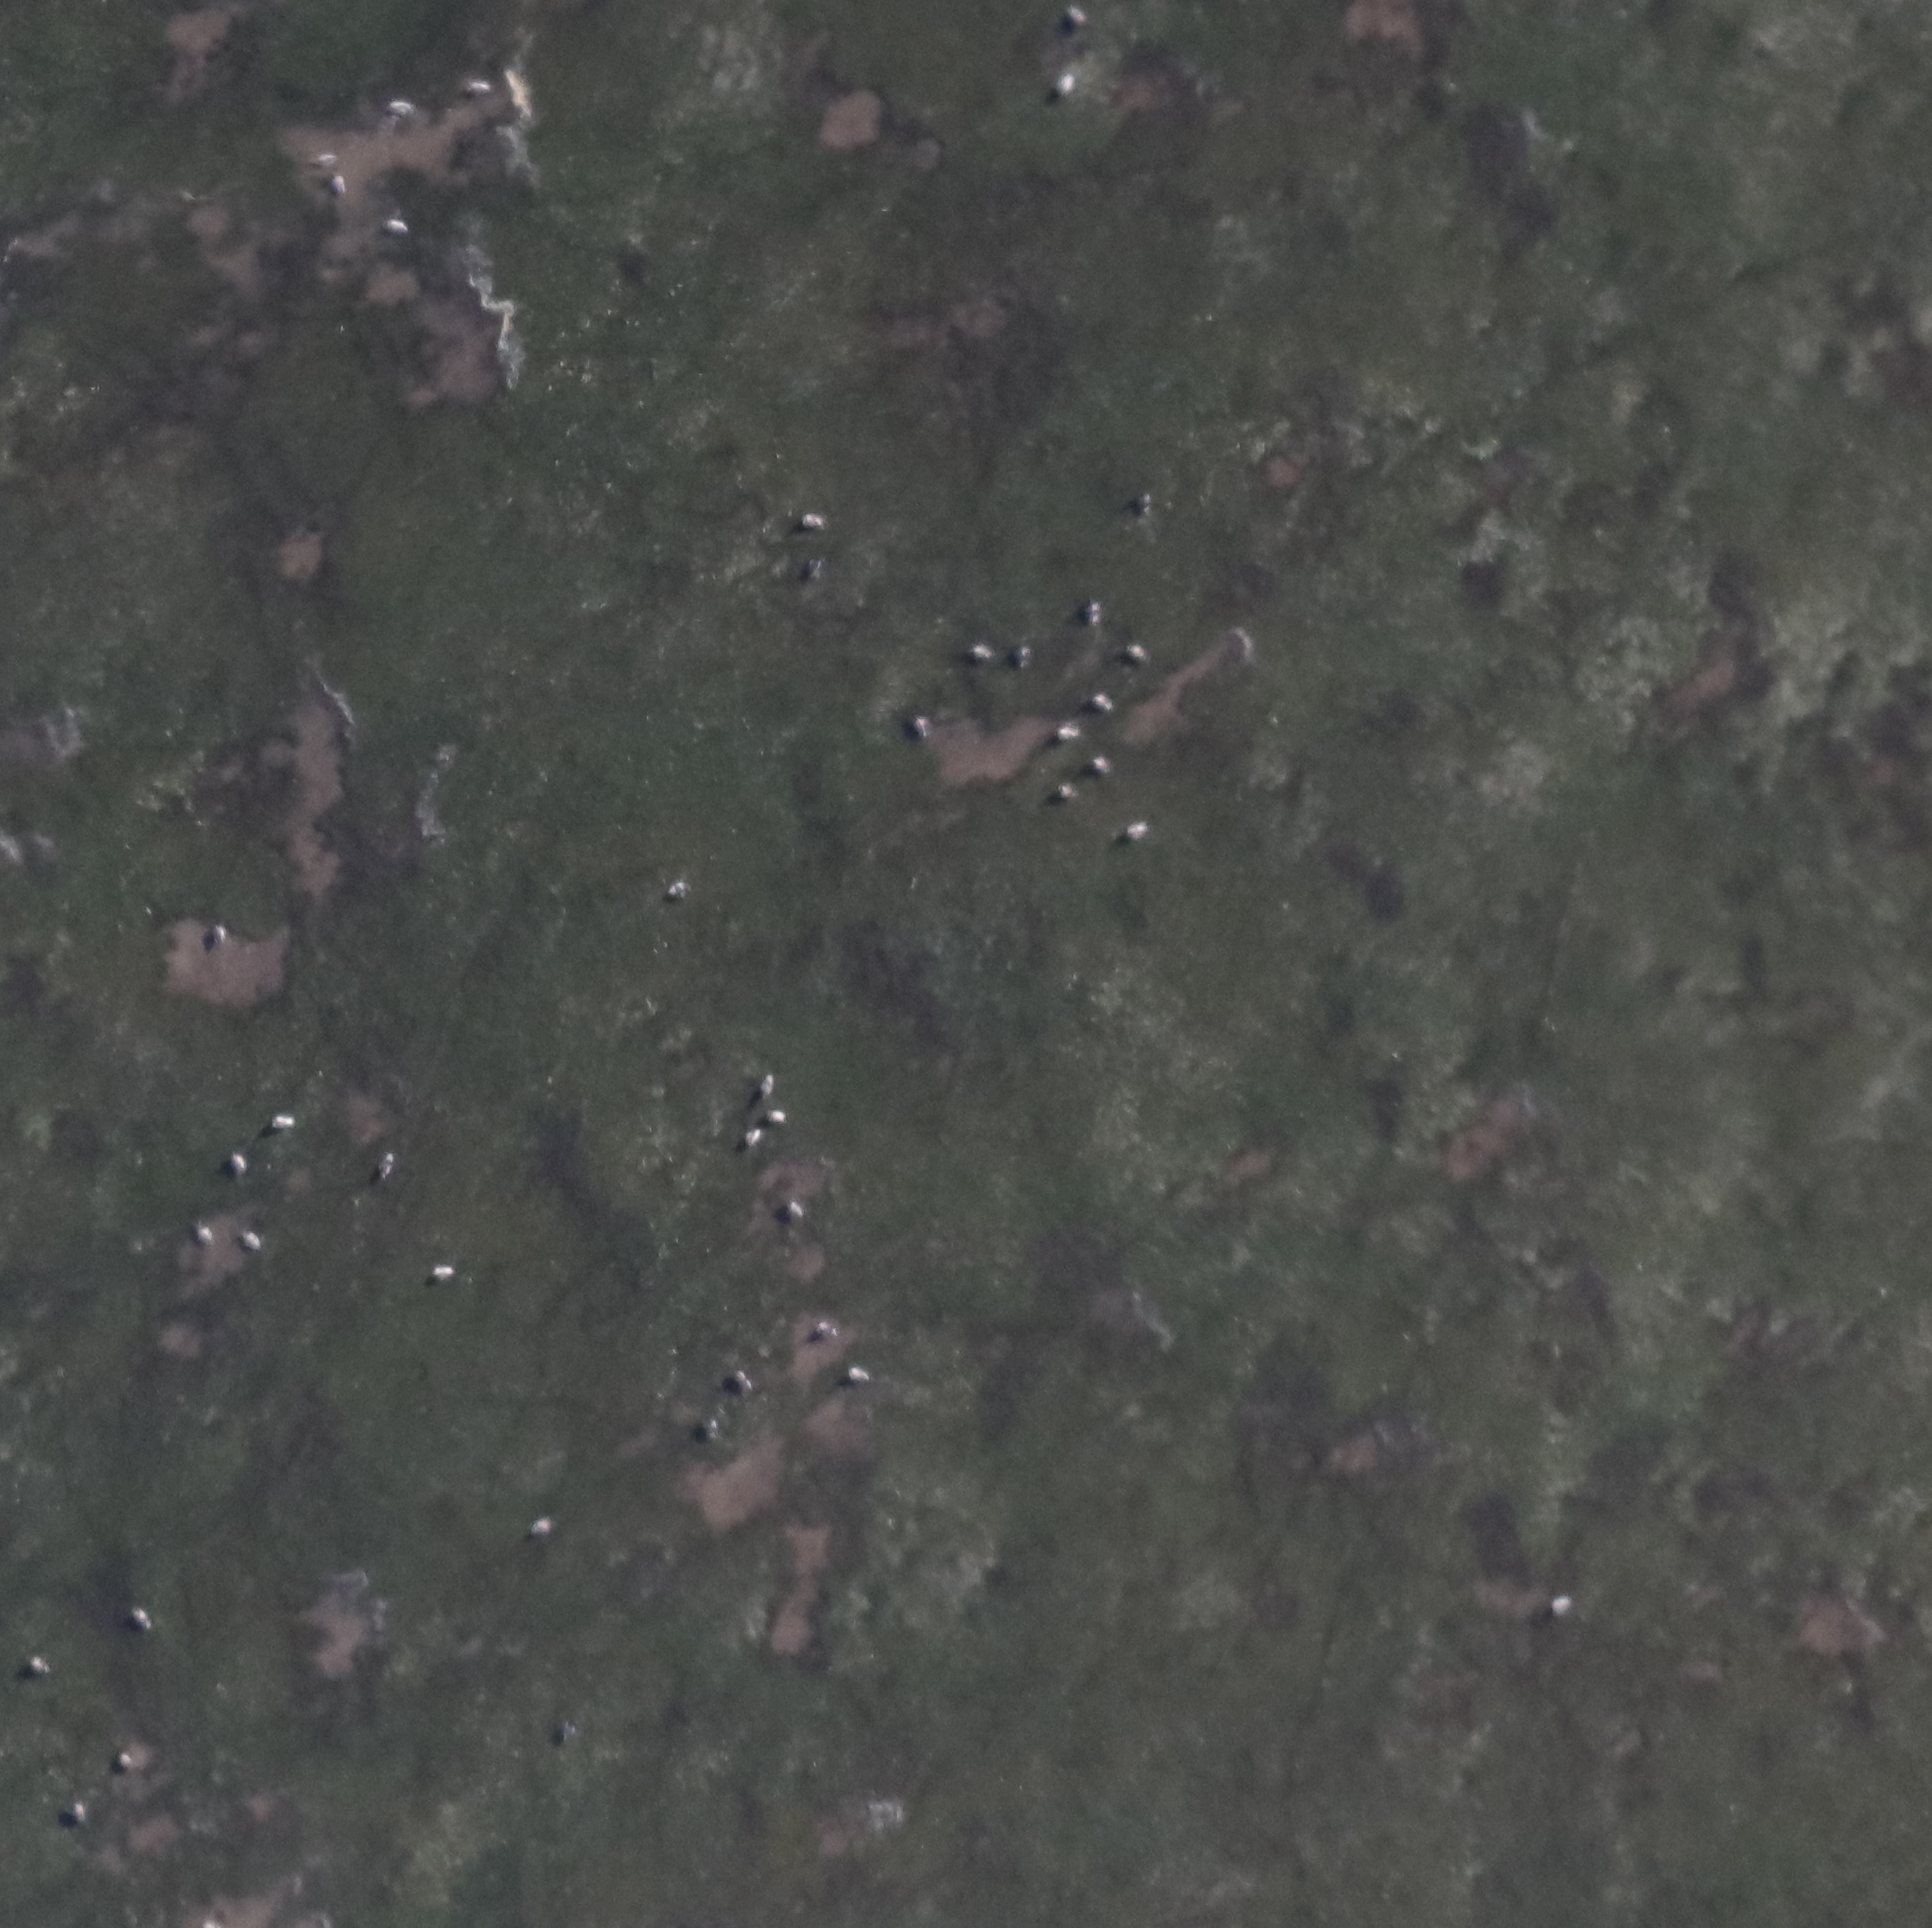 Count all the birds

43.